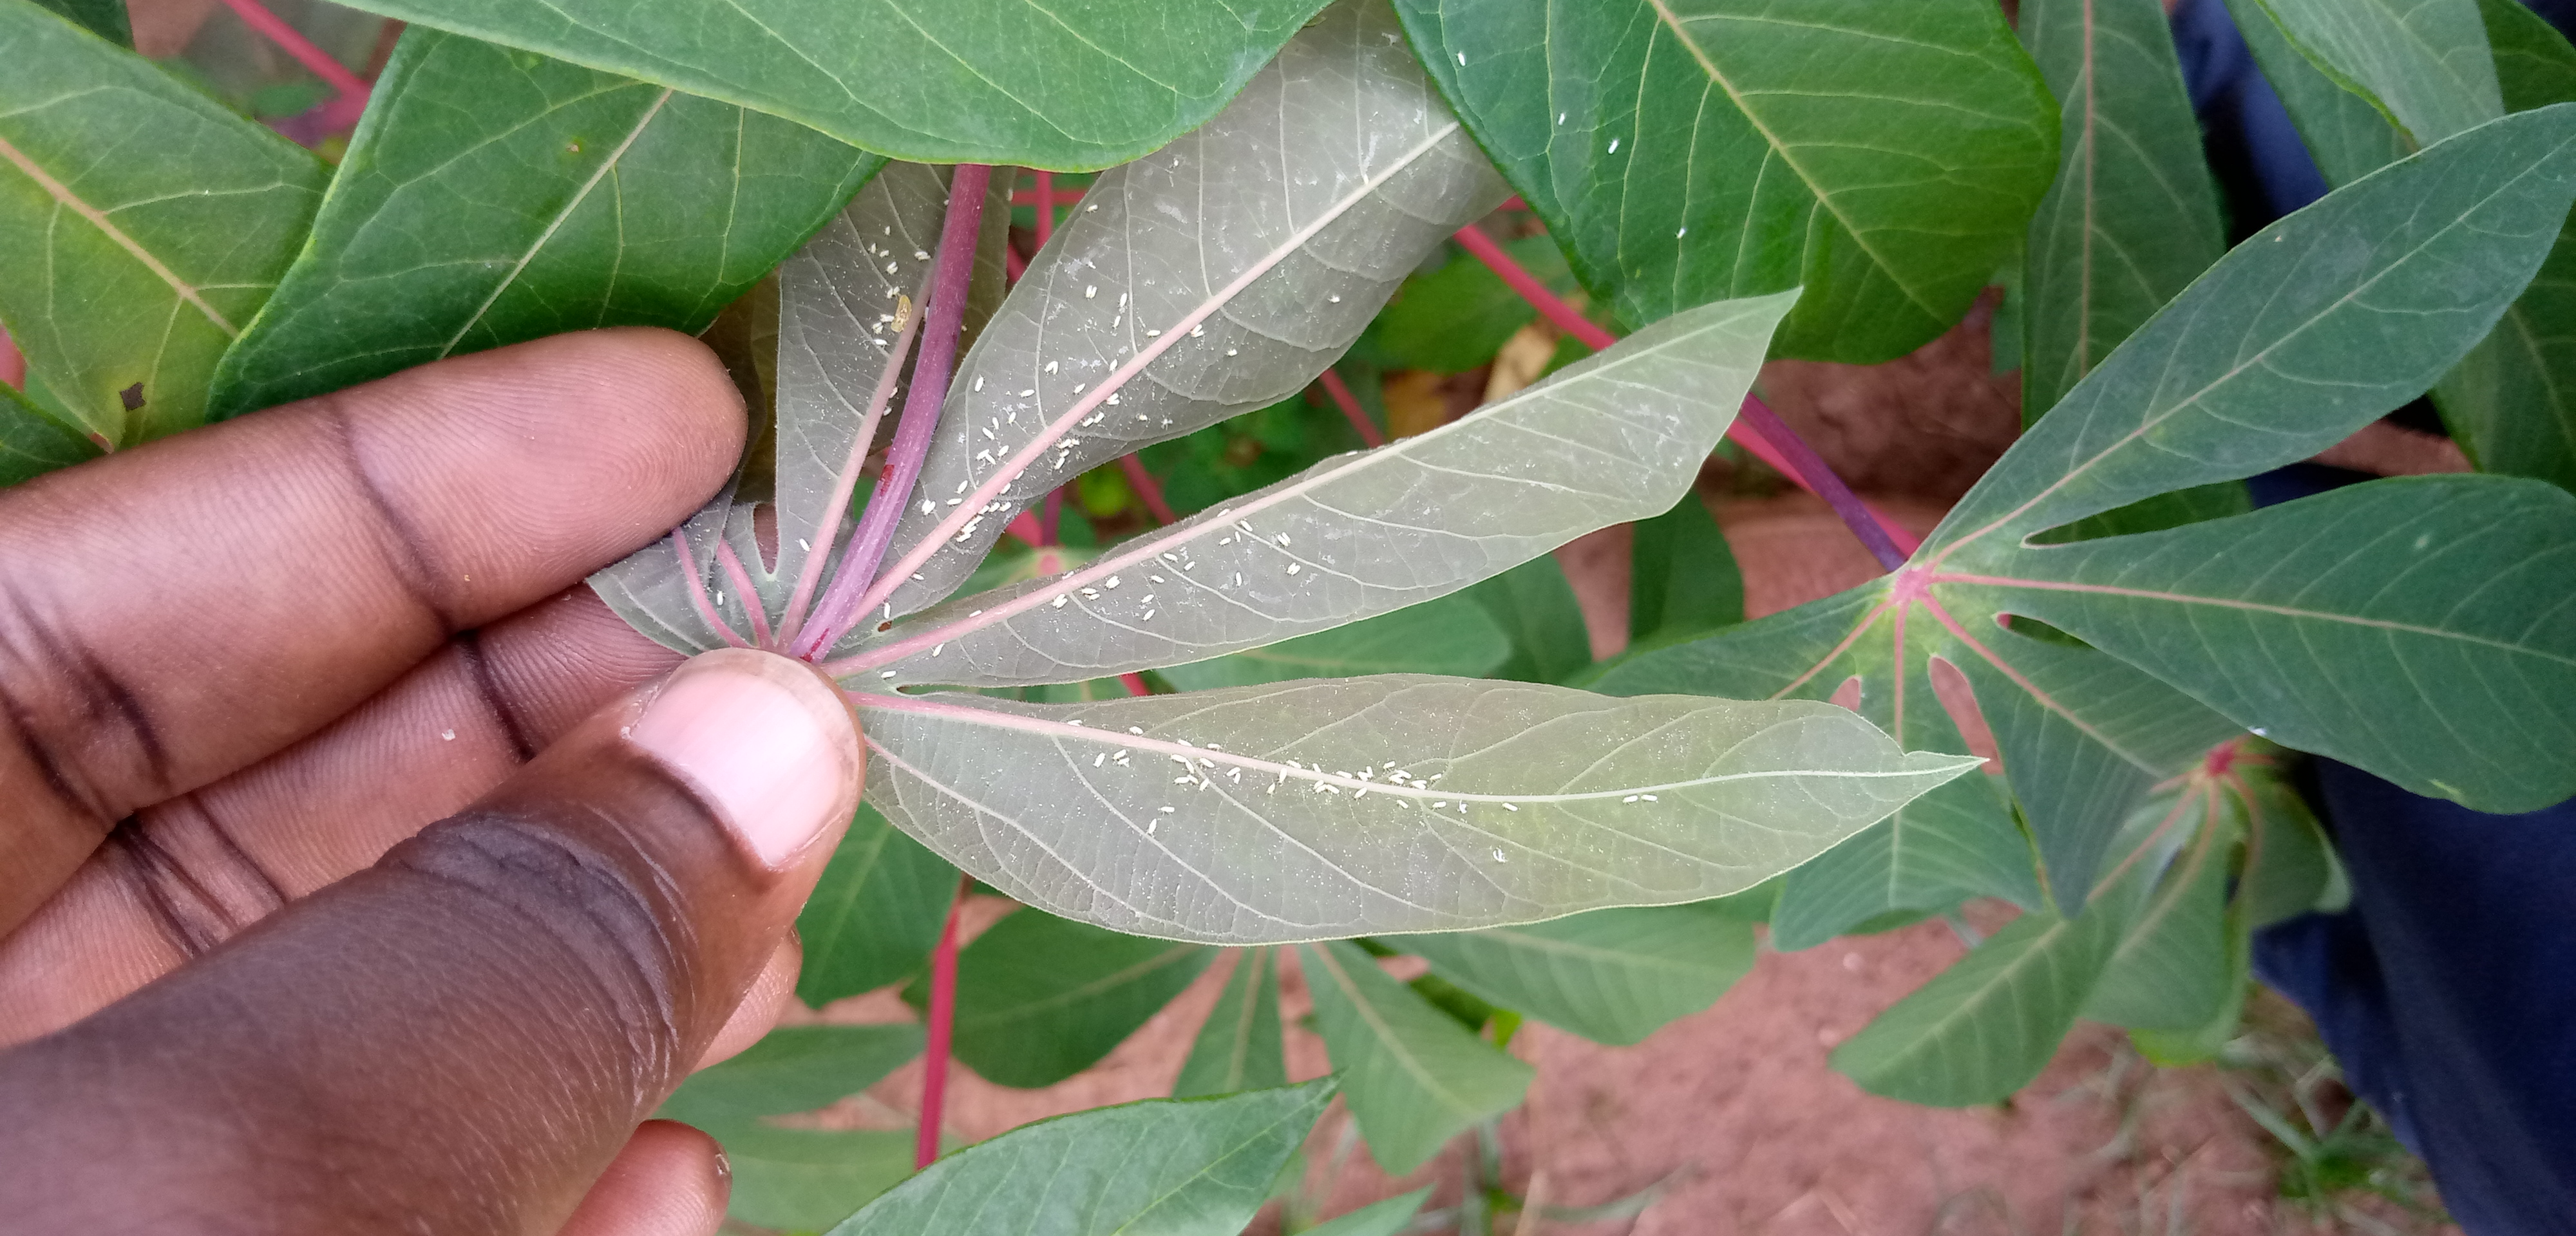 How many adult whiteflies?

134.